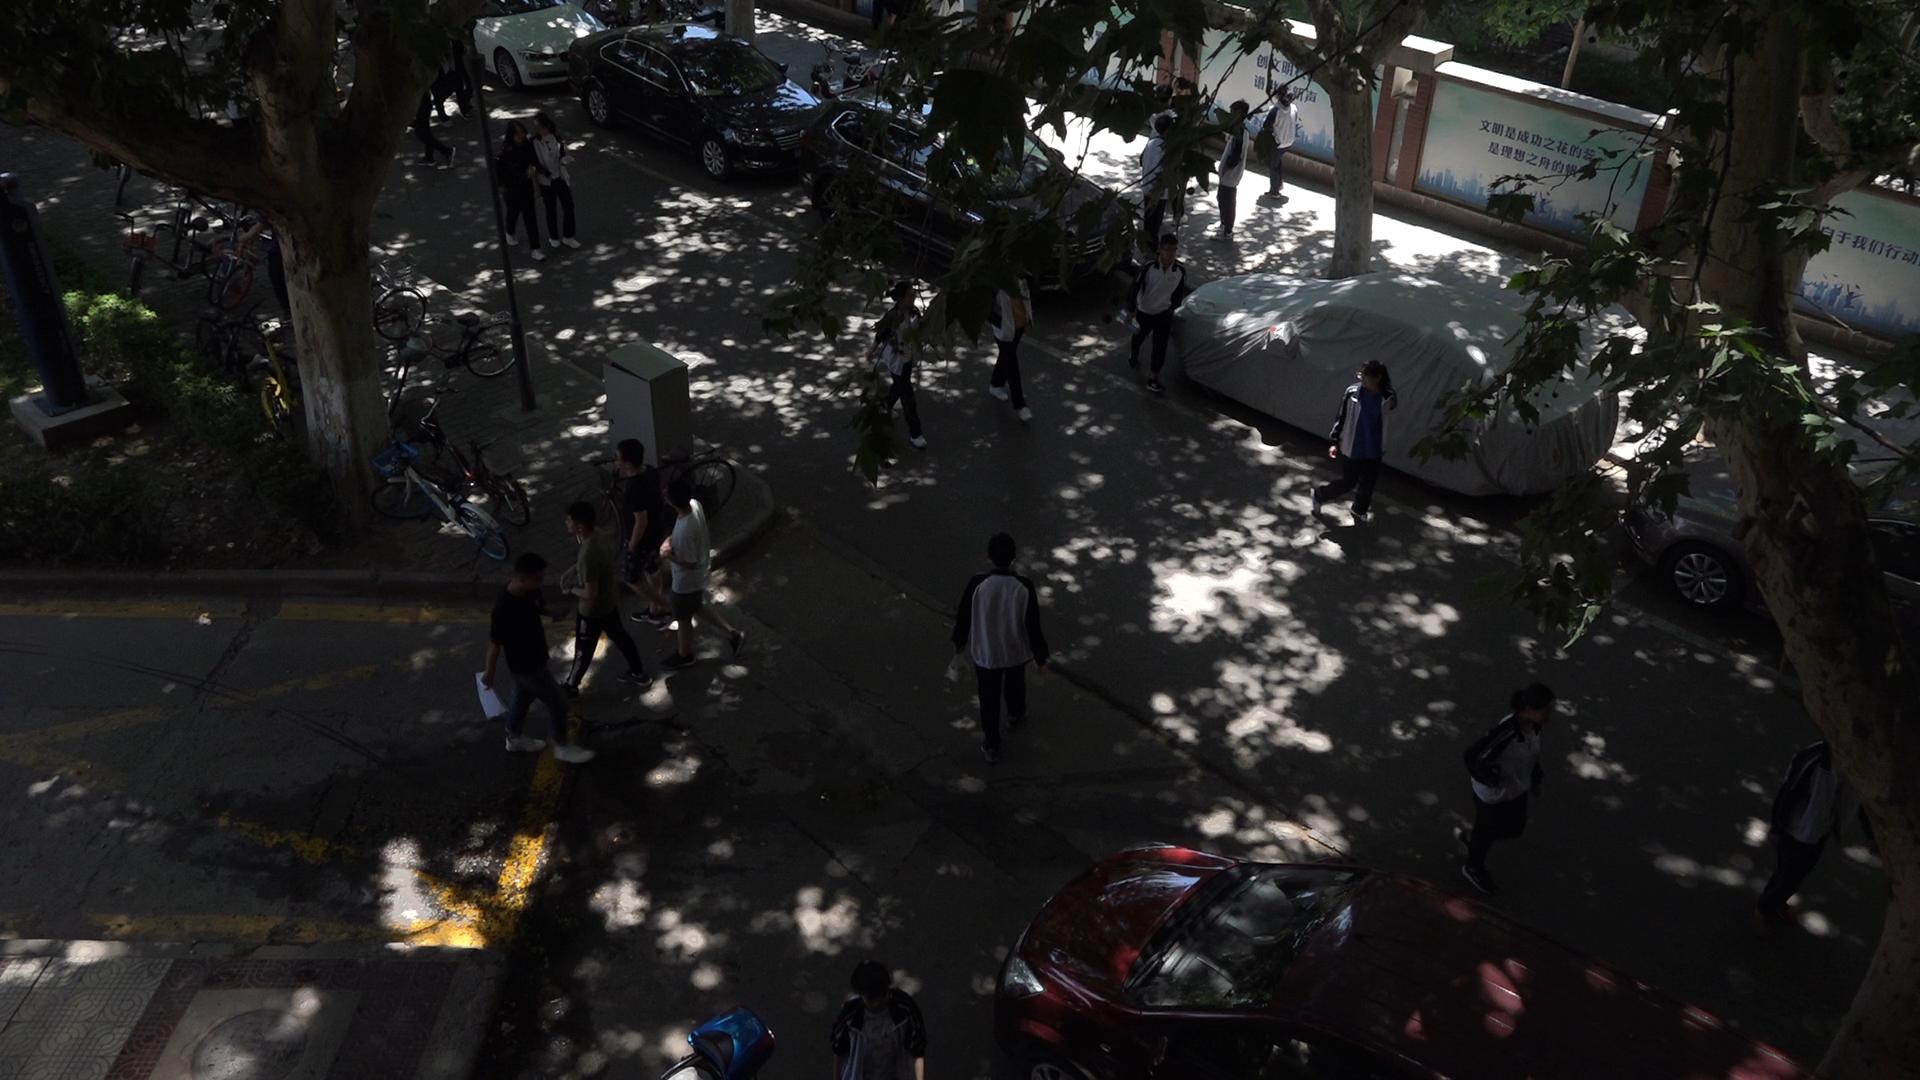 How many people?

18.